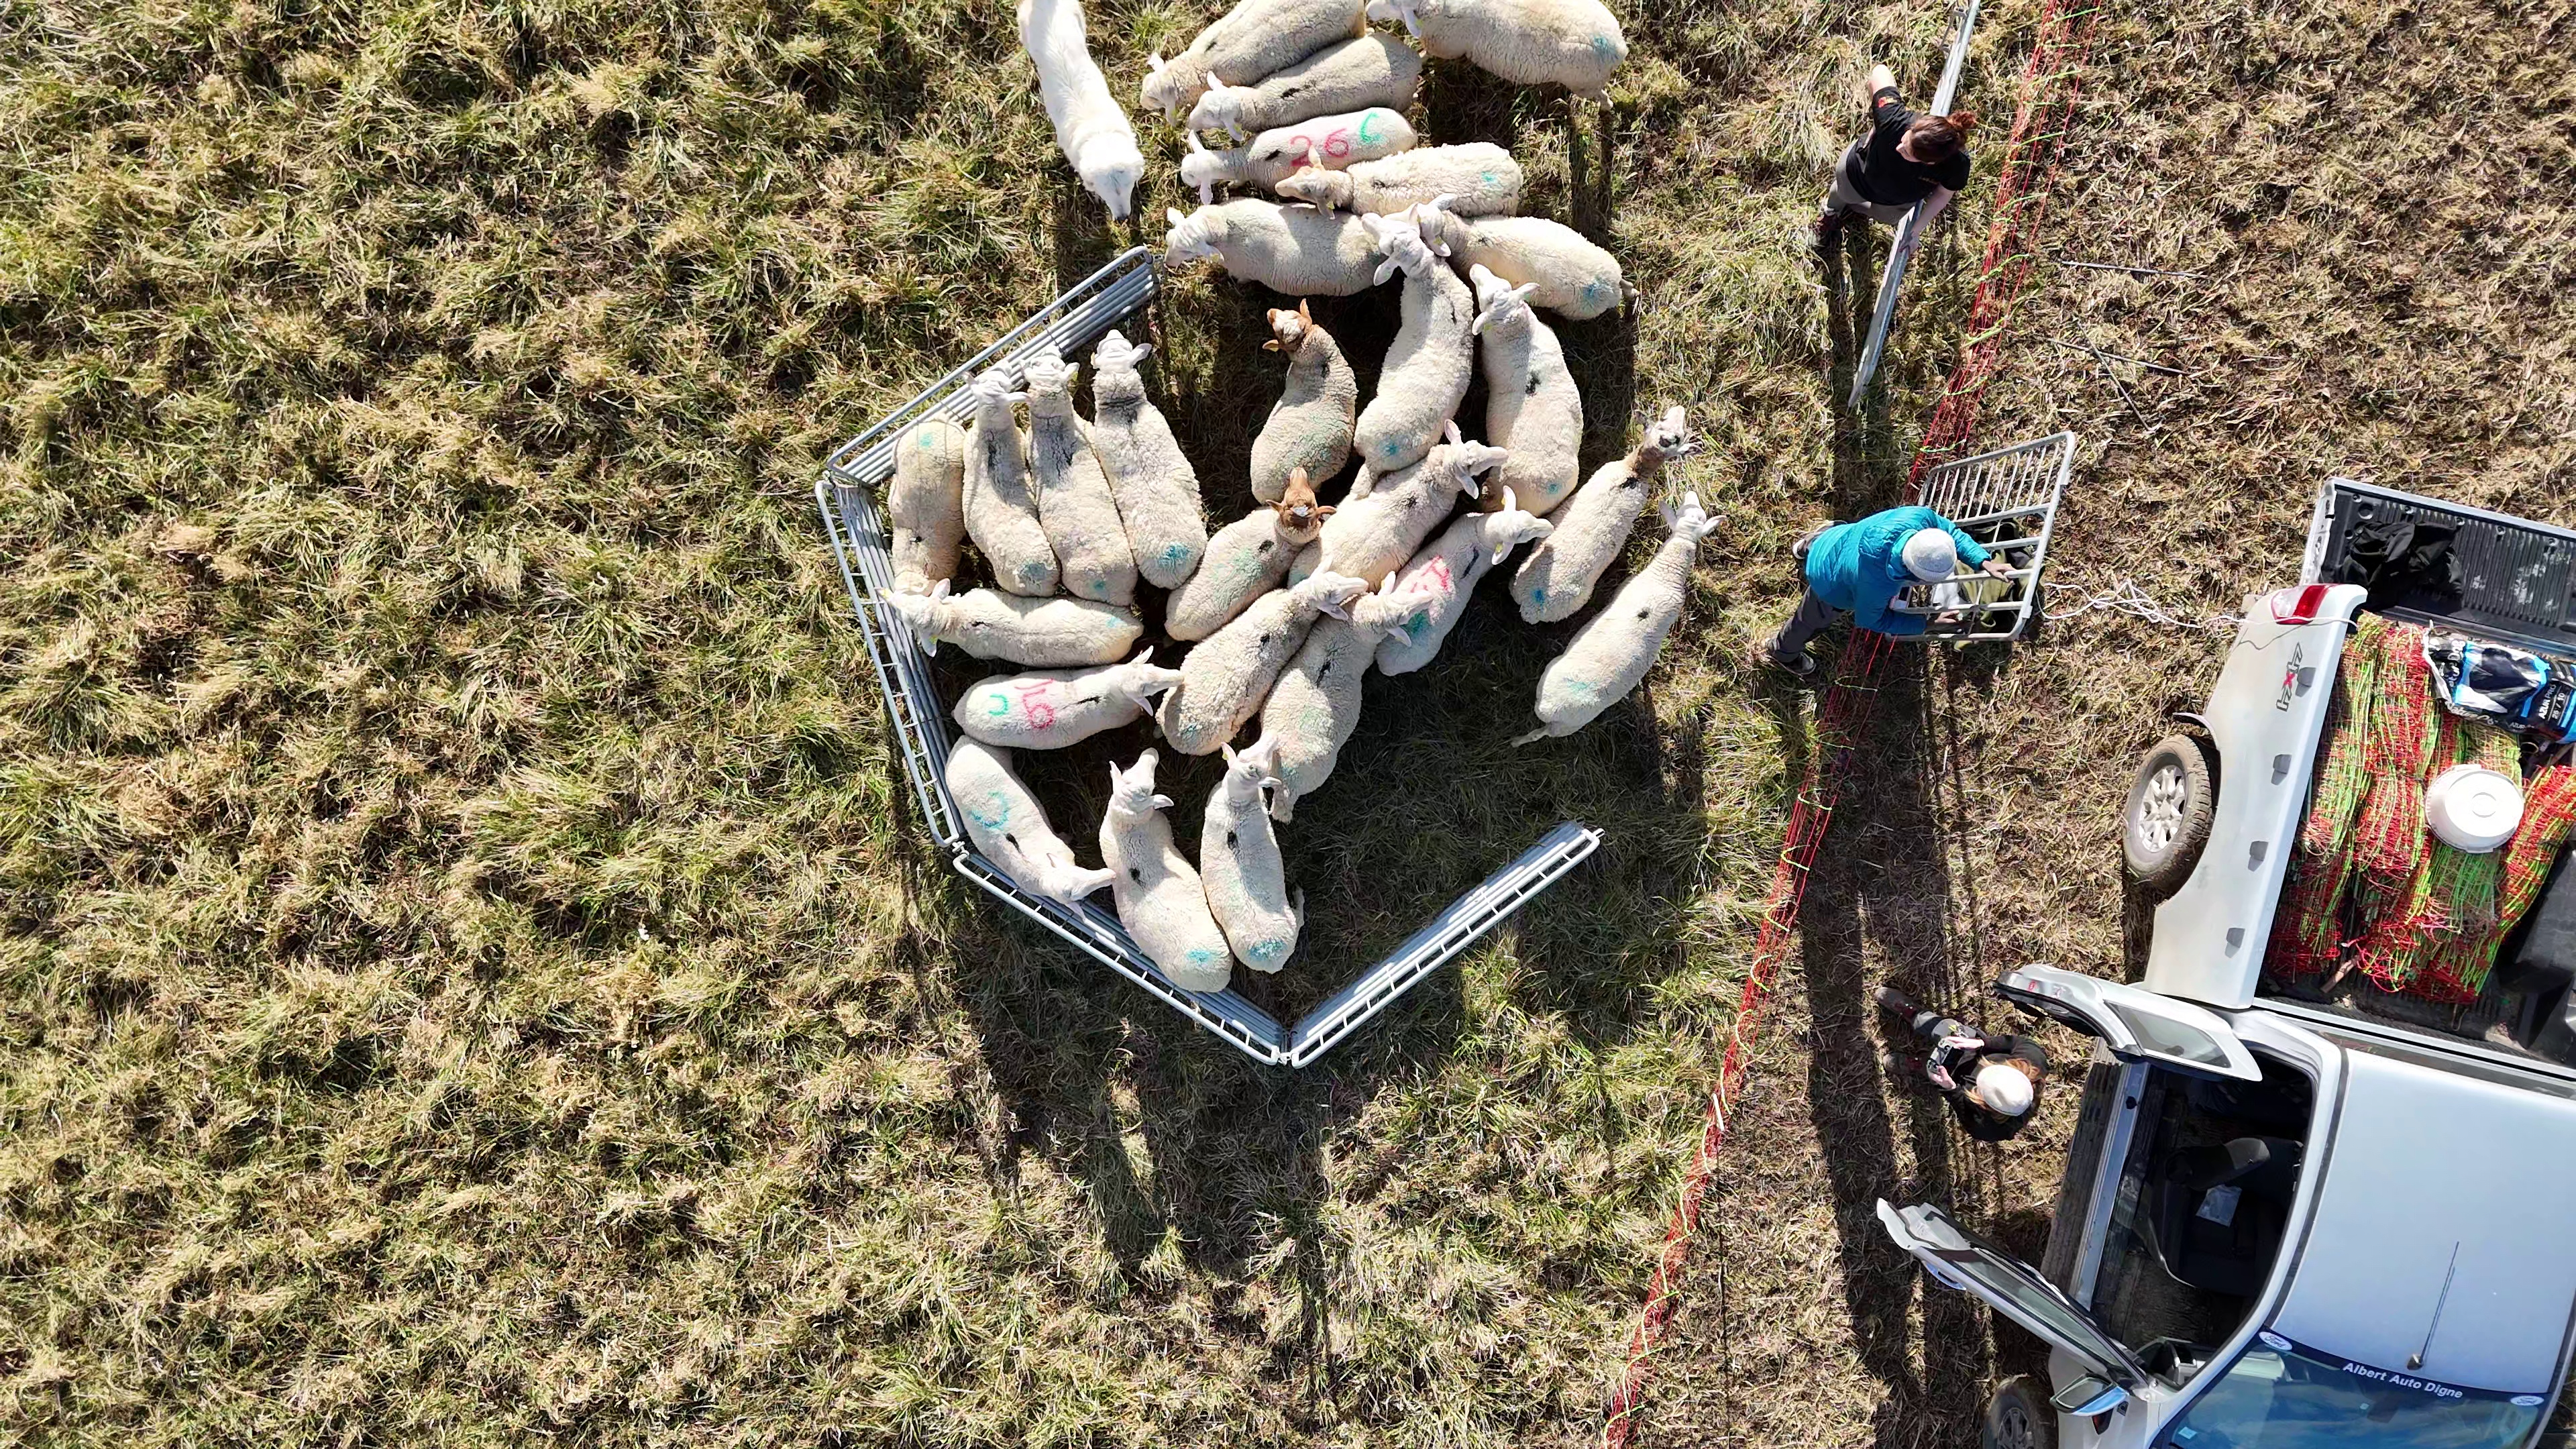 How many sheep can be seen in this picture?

26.